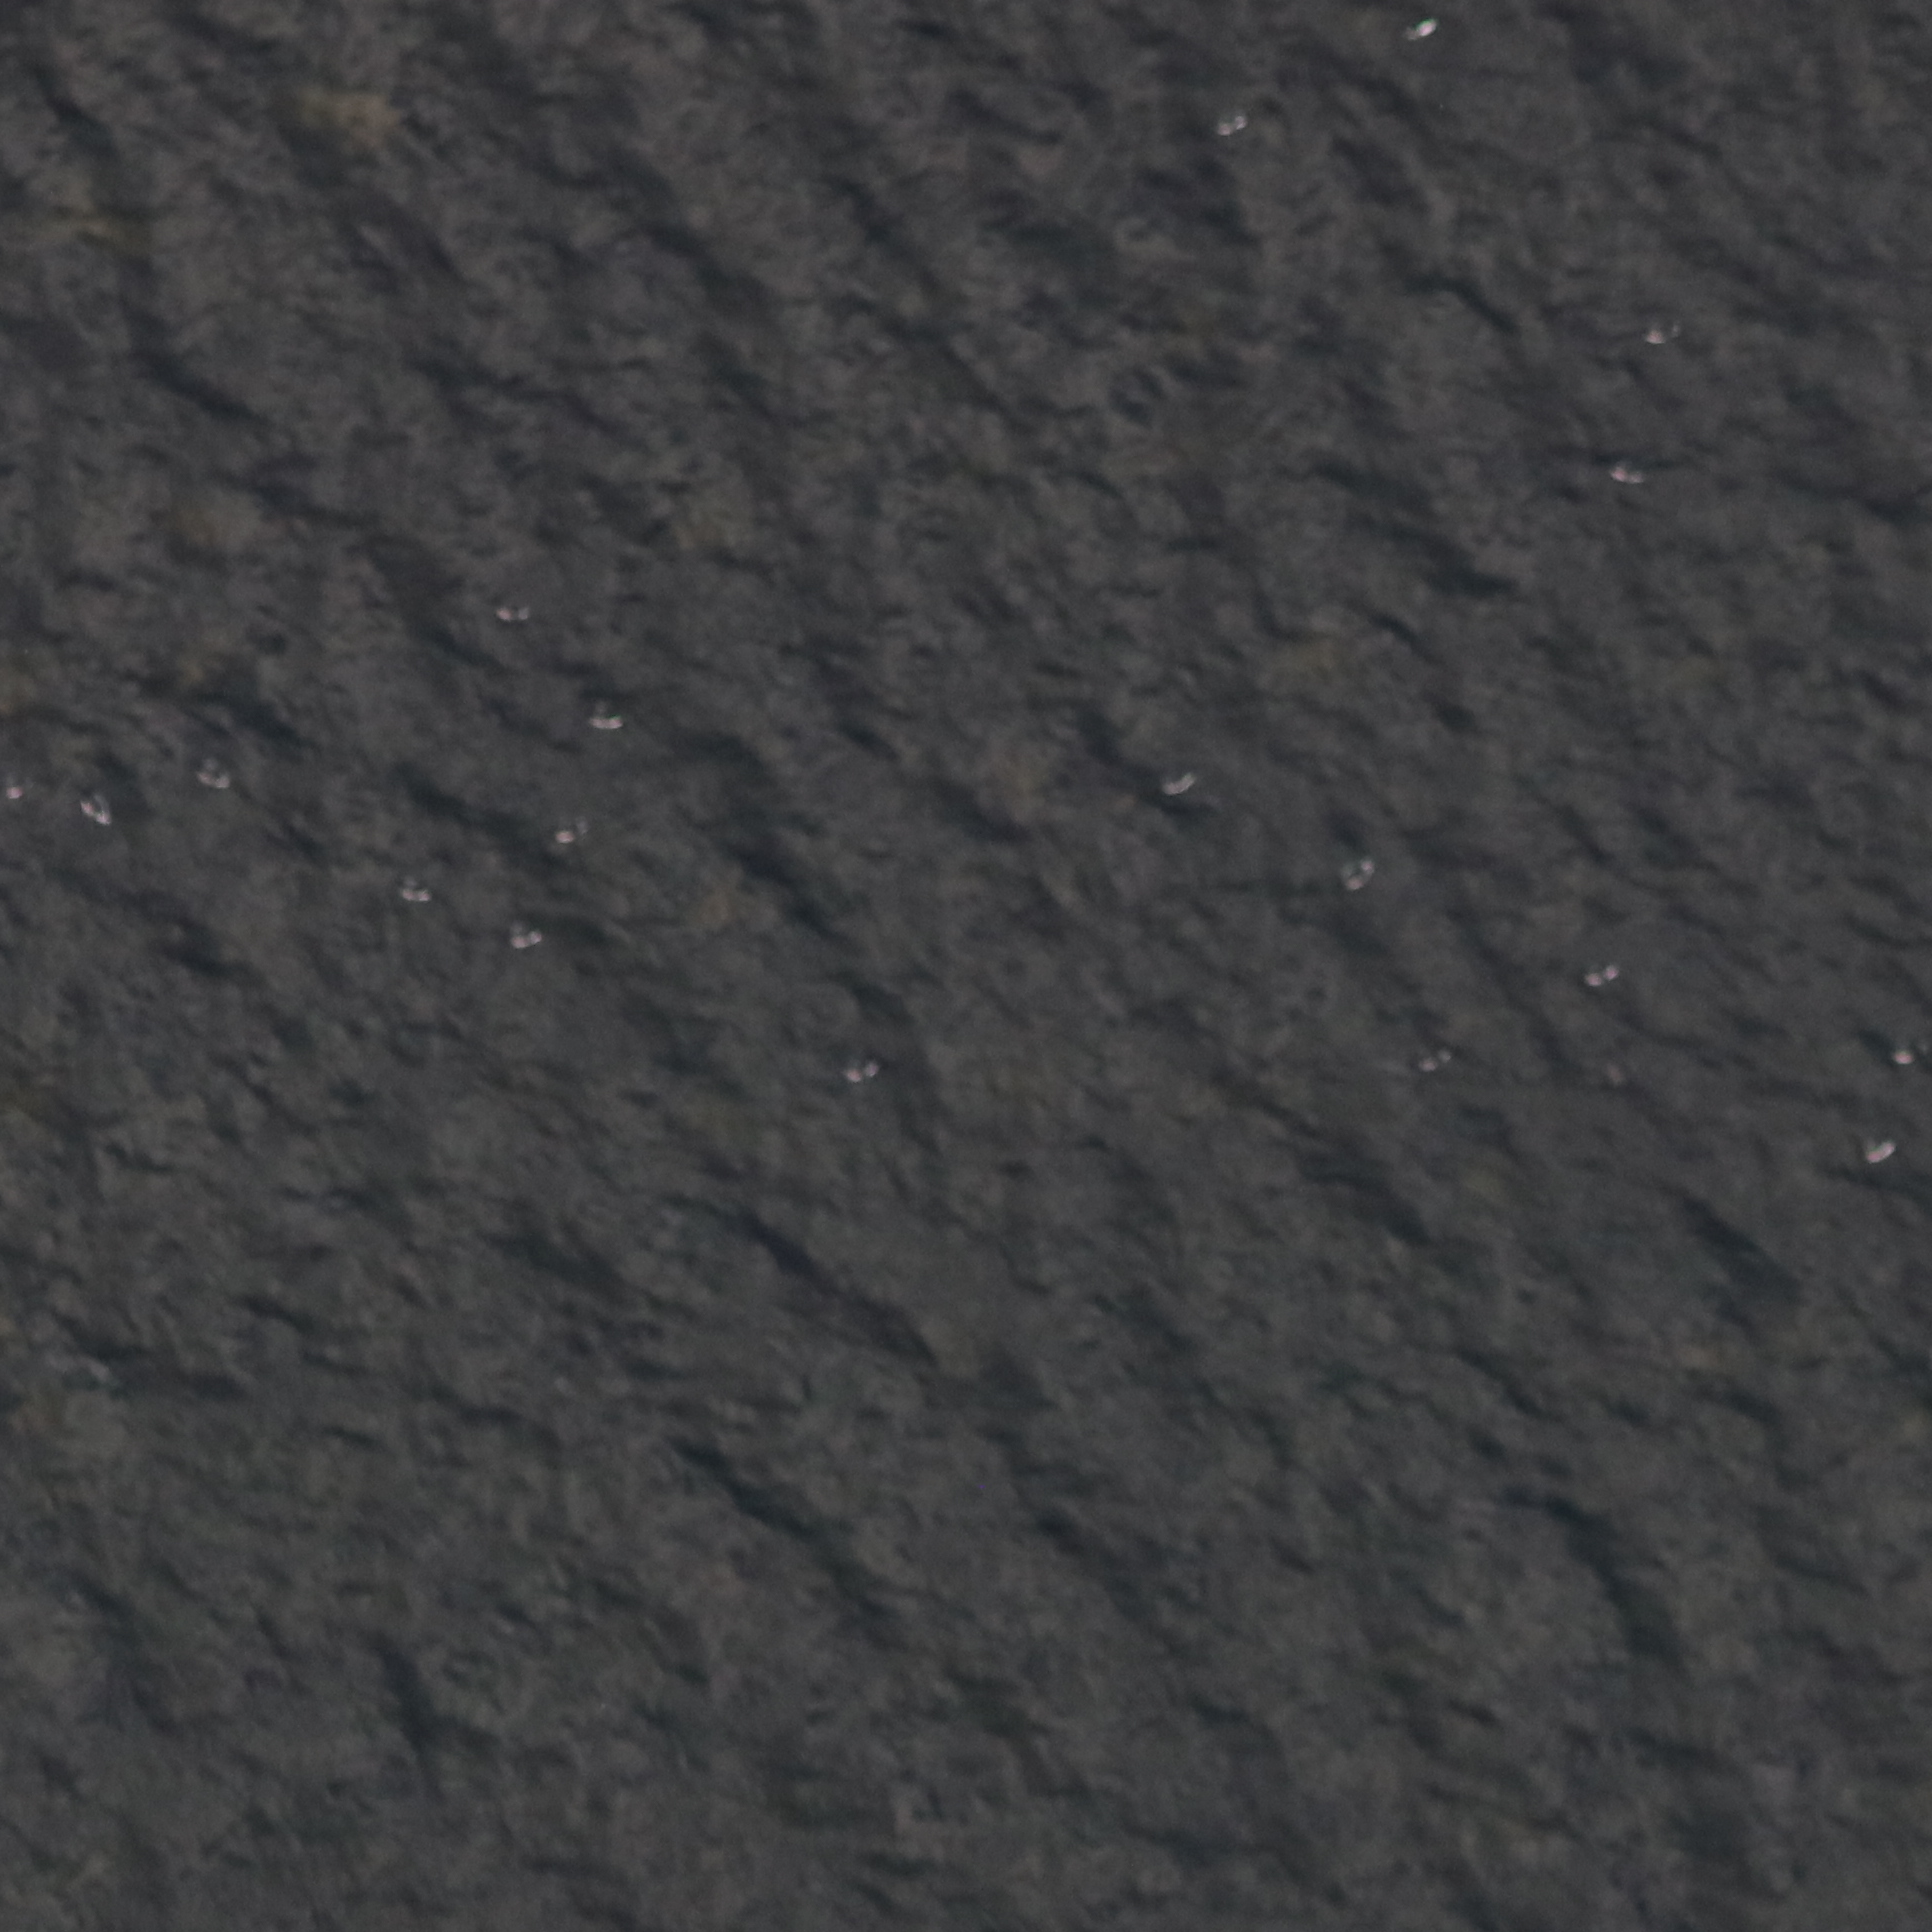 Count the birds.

19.